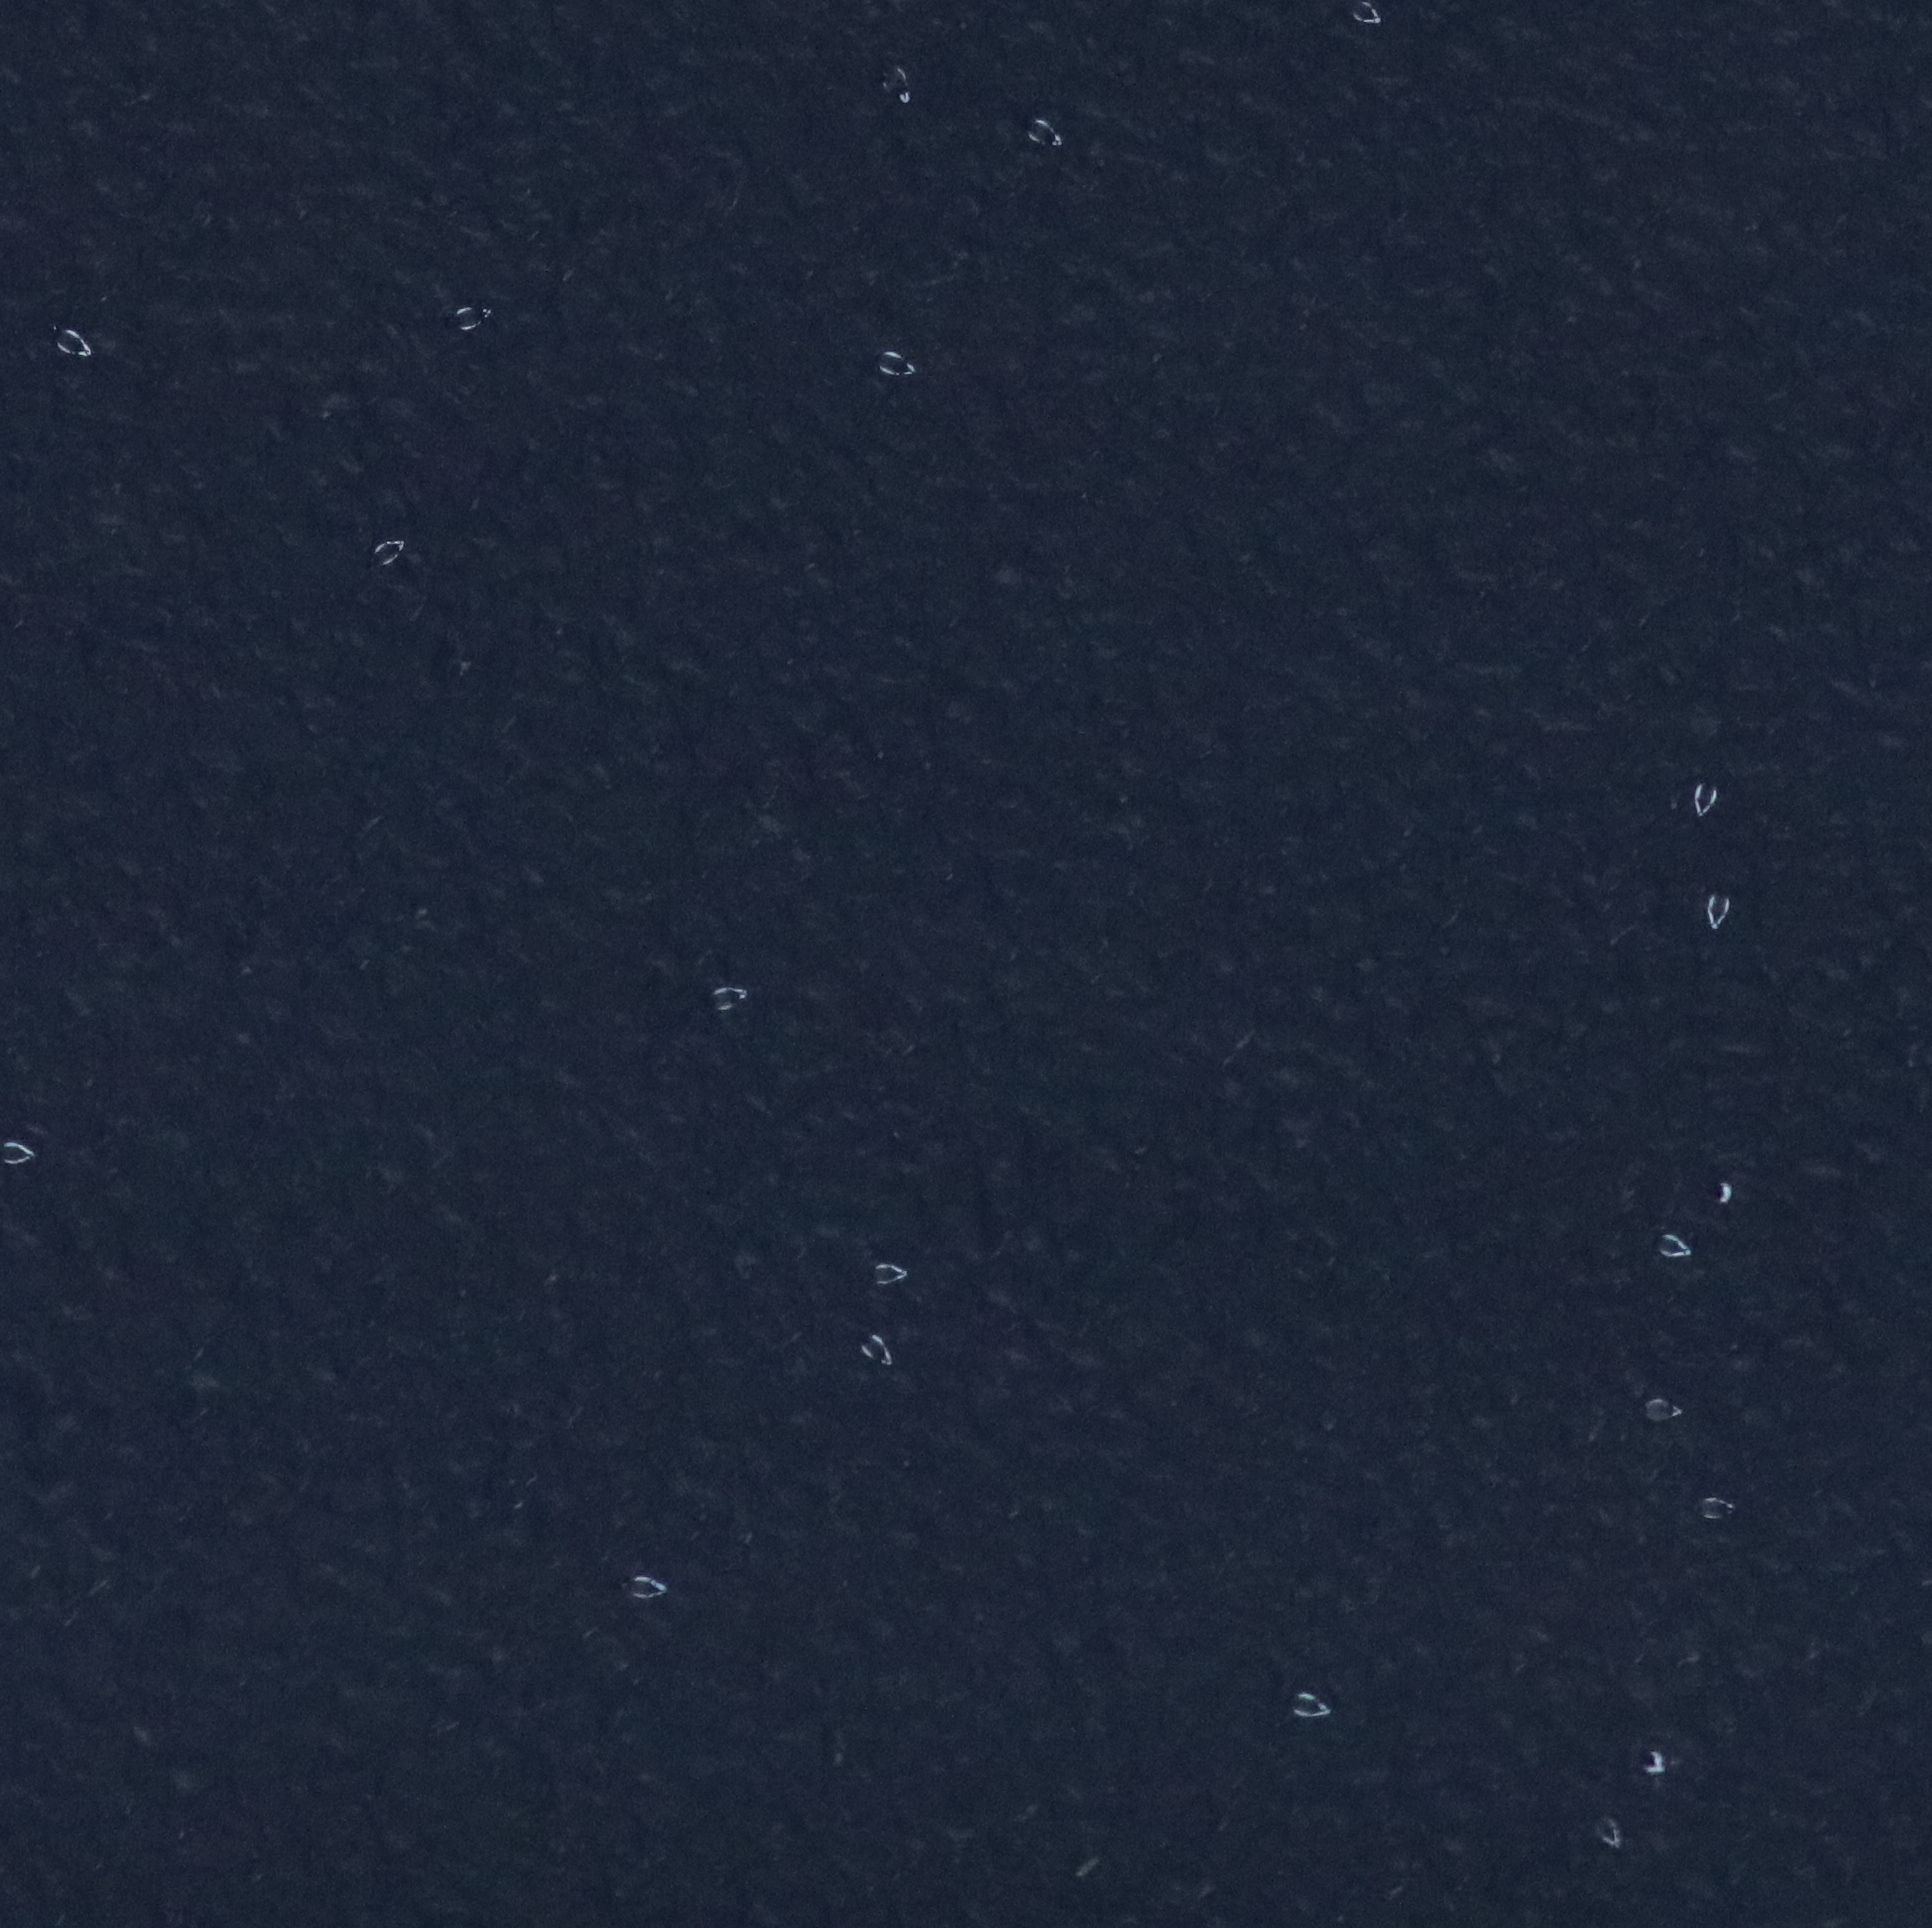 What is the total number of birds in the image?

21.